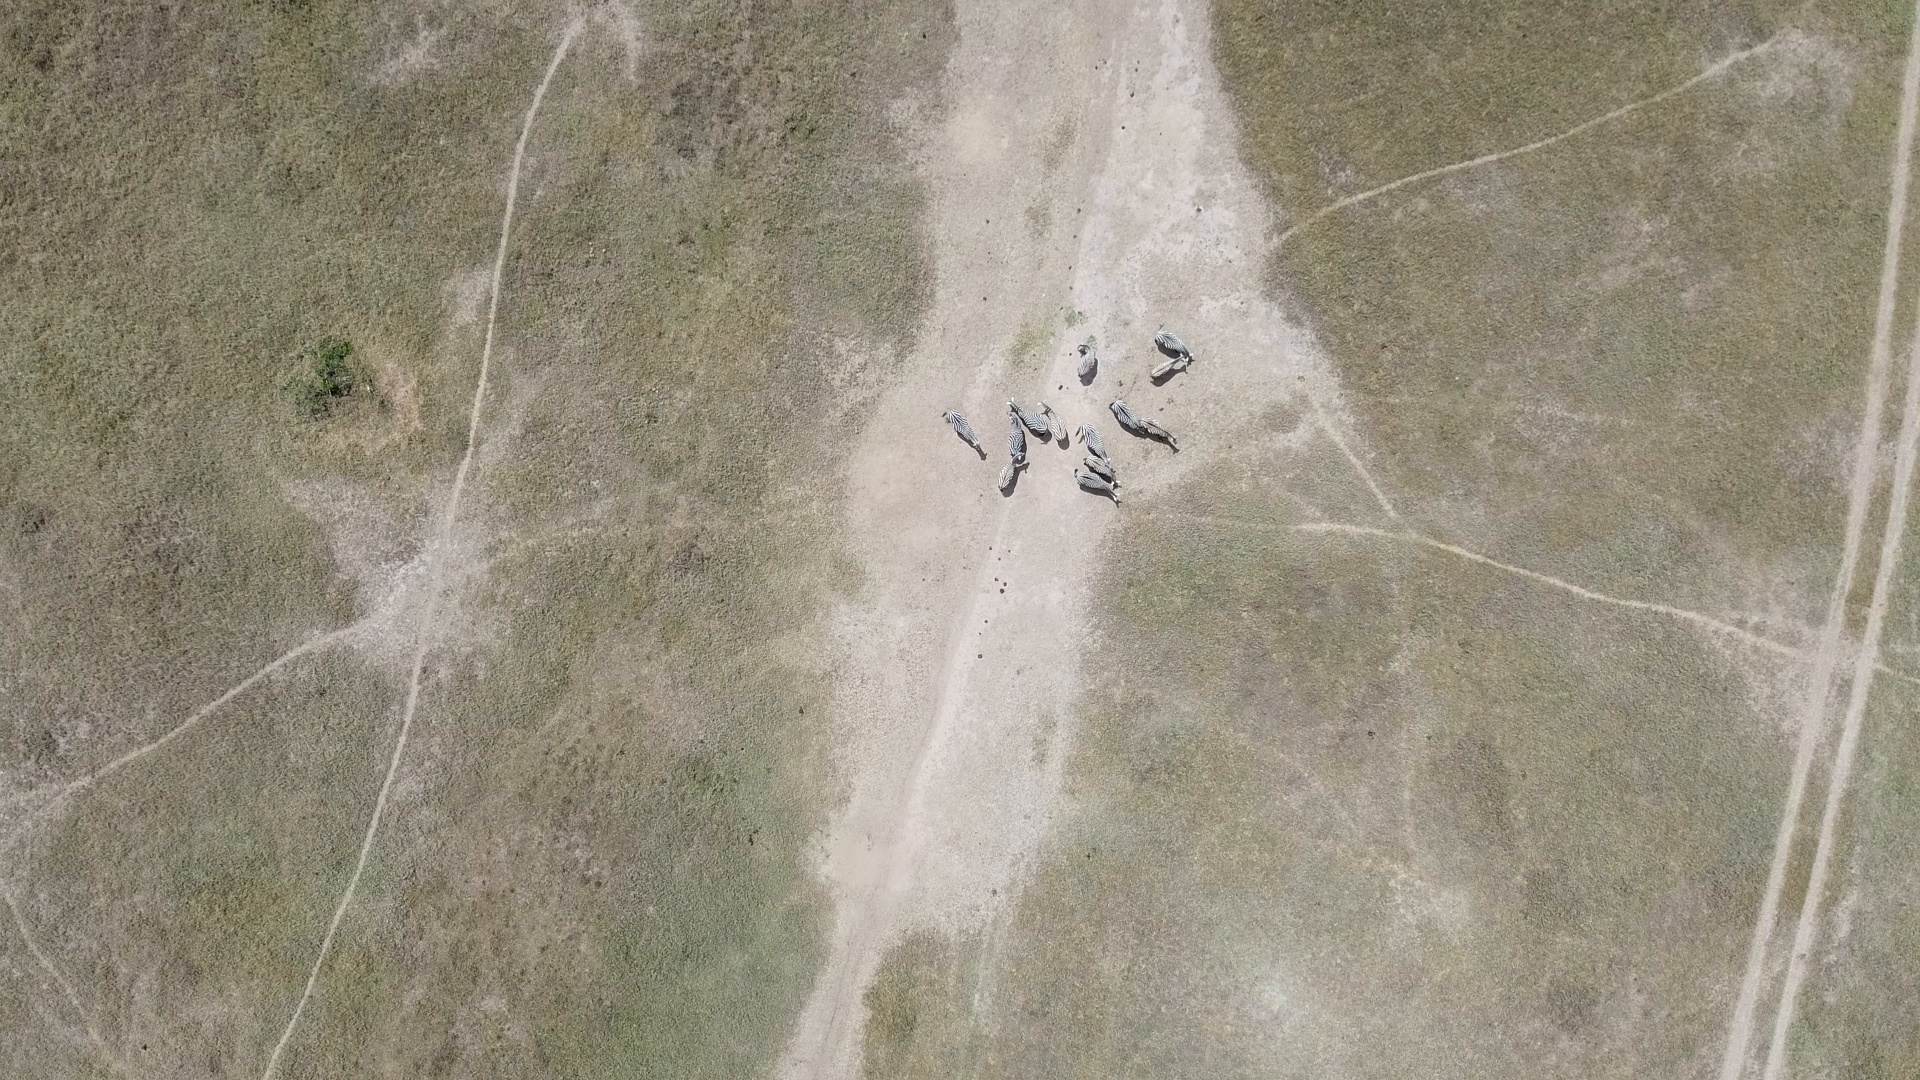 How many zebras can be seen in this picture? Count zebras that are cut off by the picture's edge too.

13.